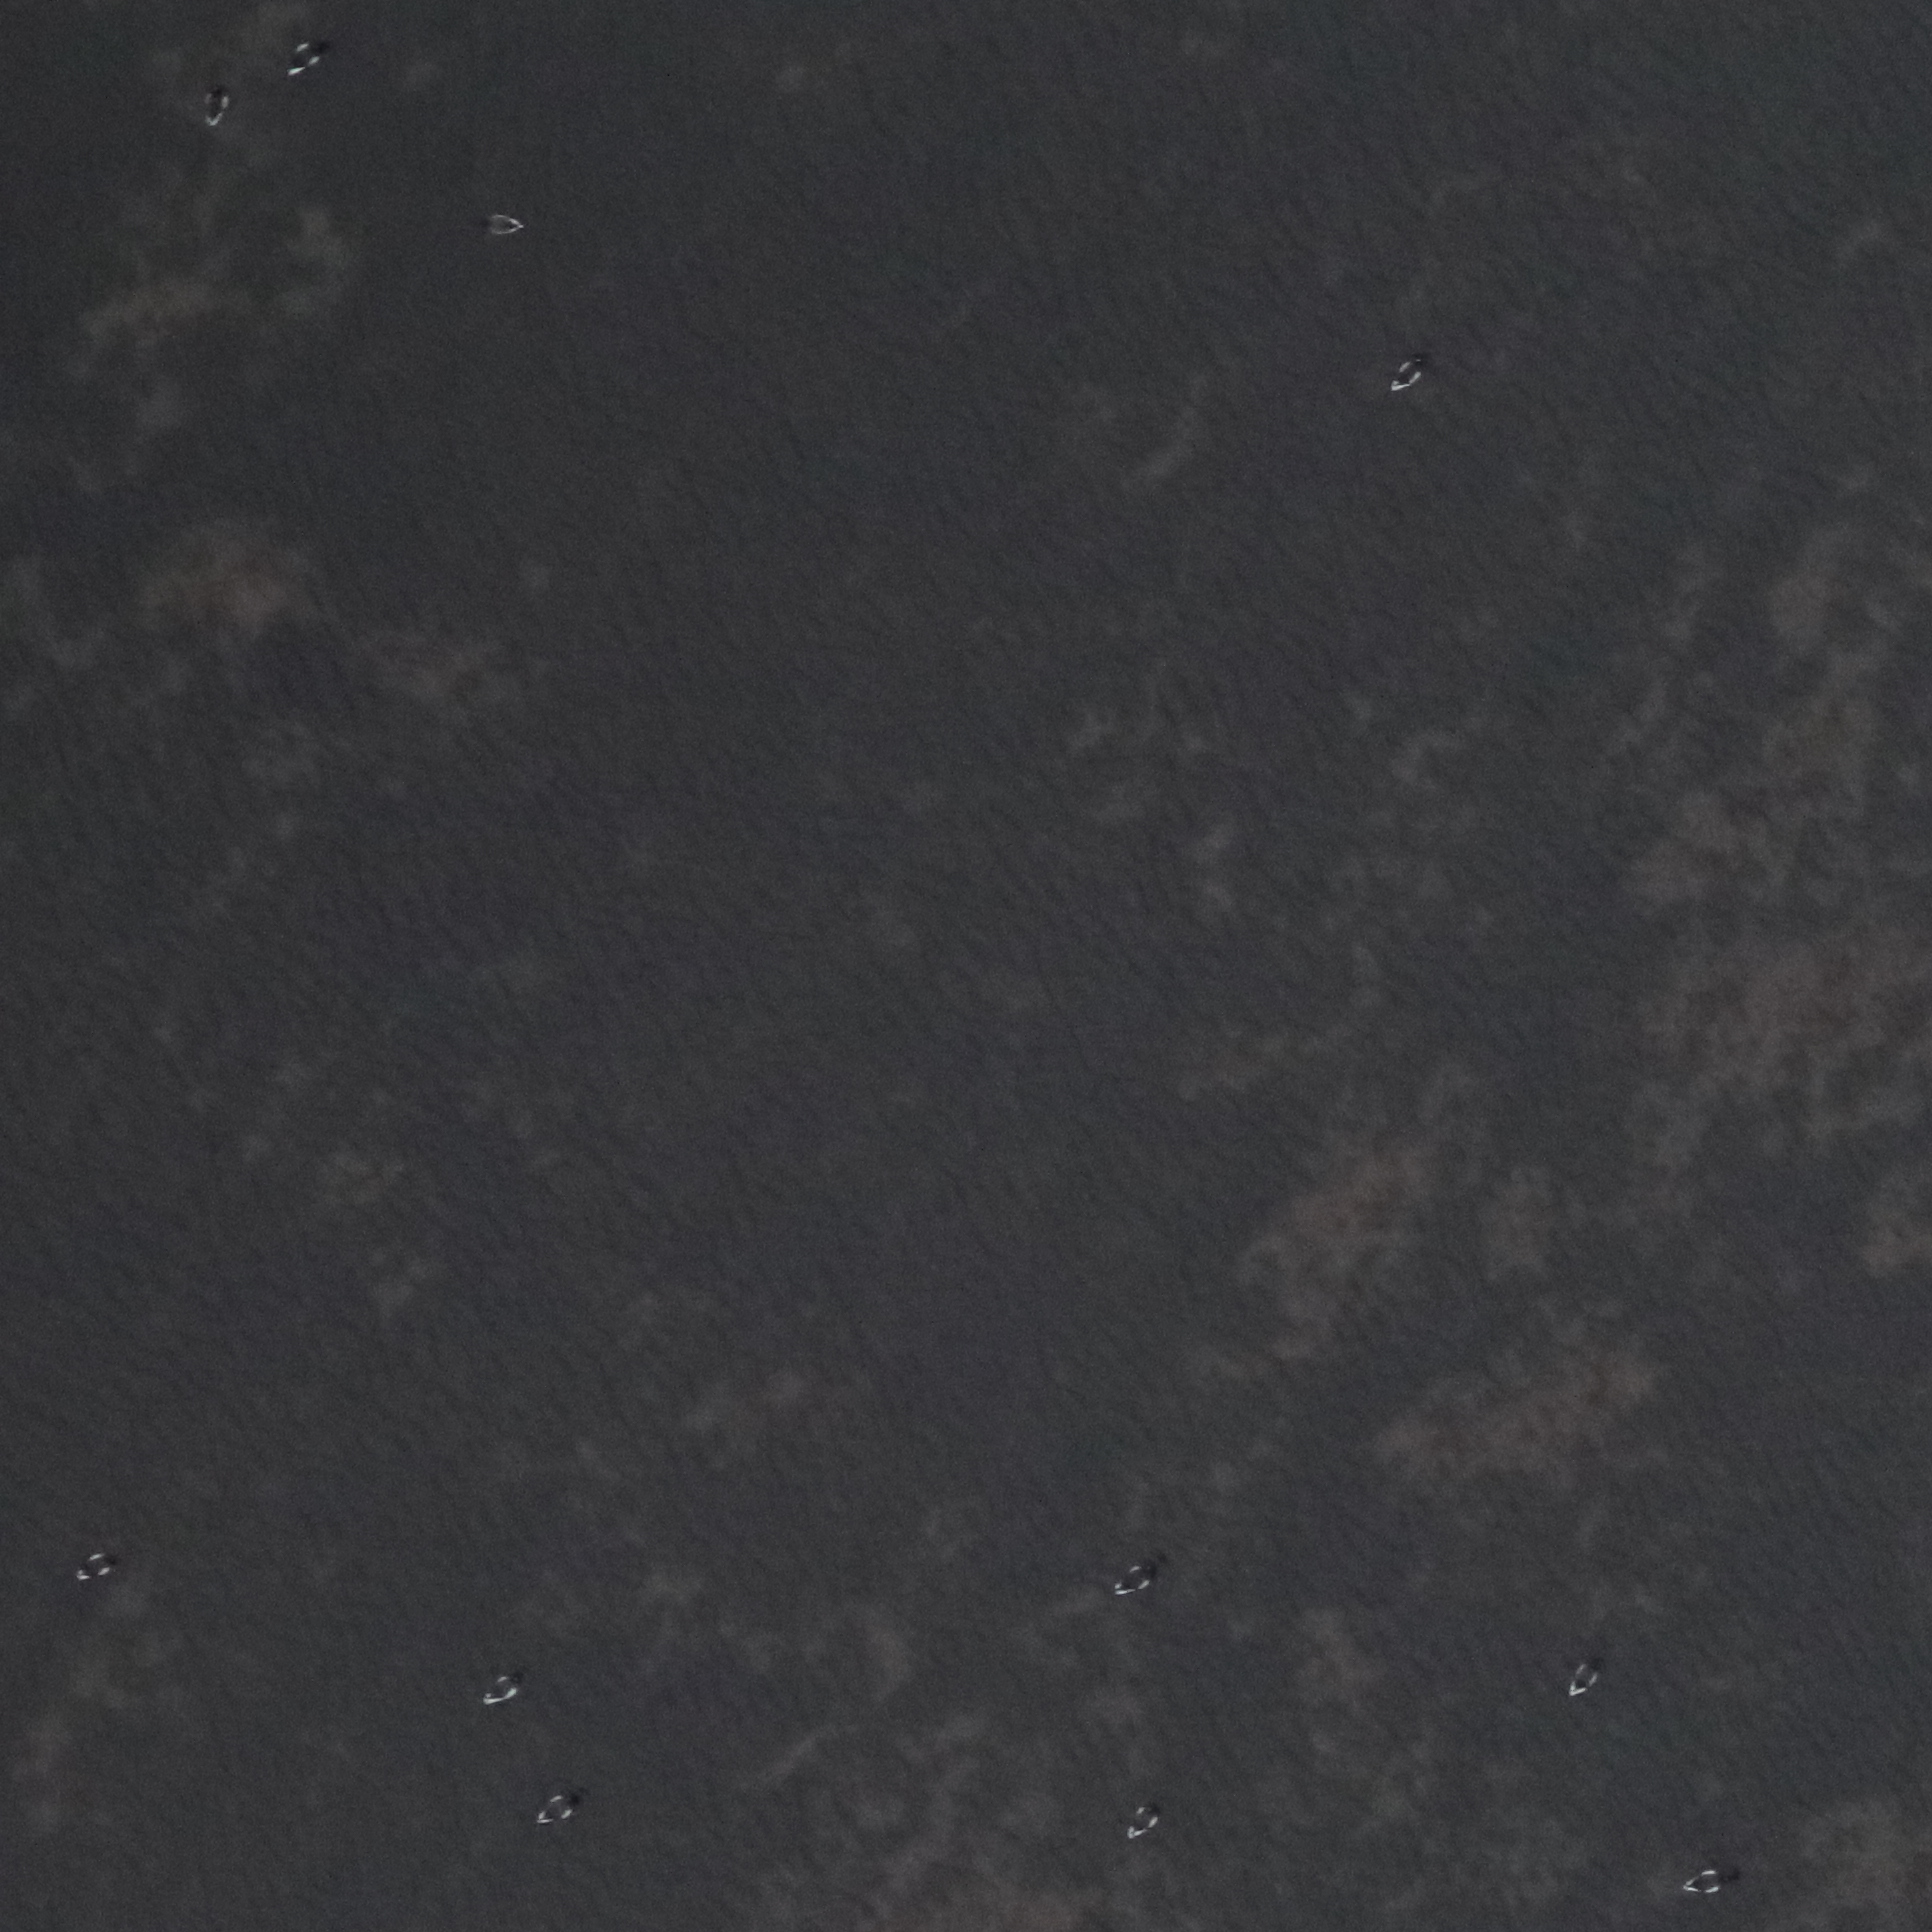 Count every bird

11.